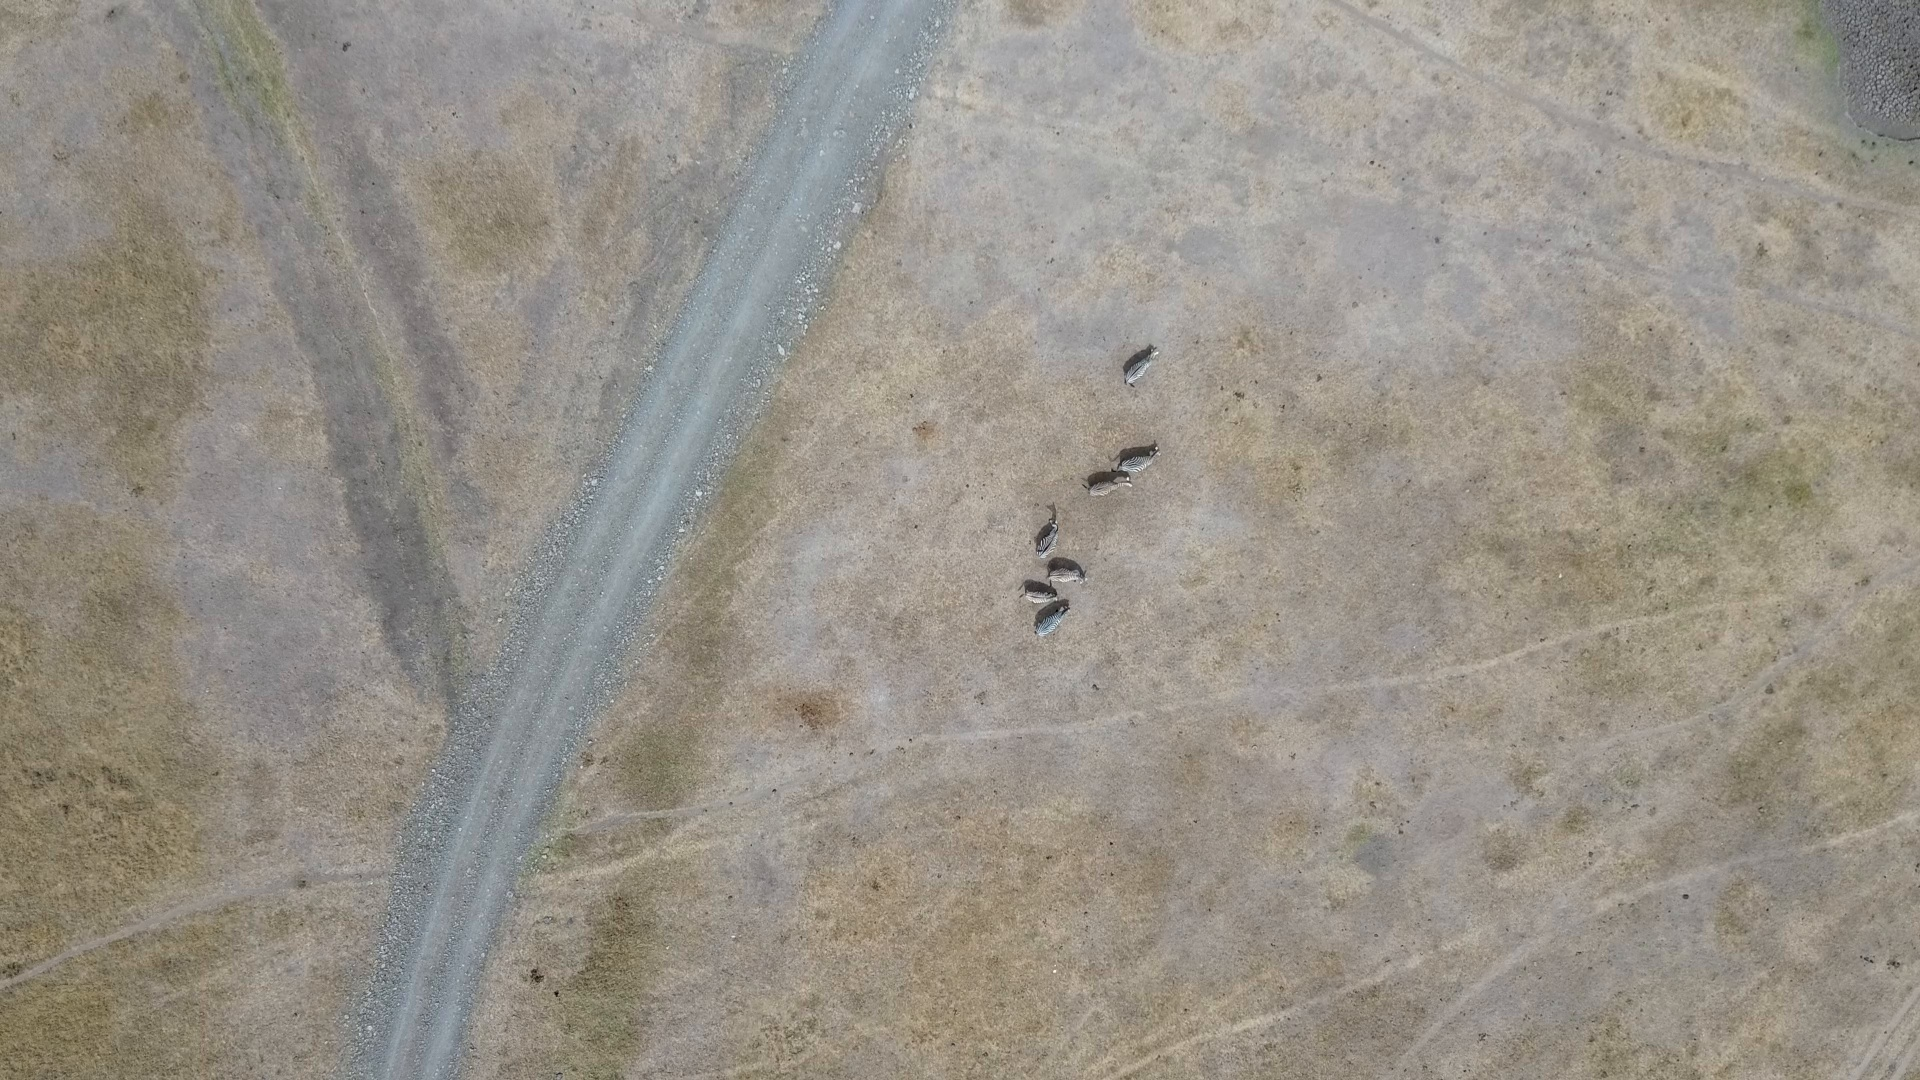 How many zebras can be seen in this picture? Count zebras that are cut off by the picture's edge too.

8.